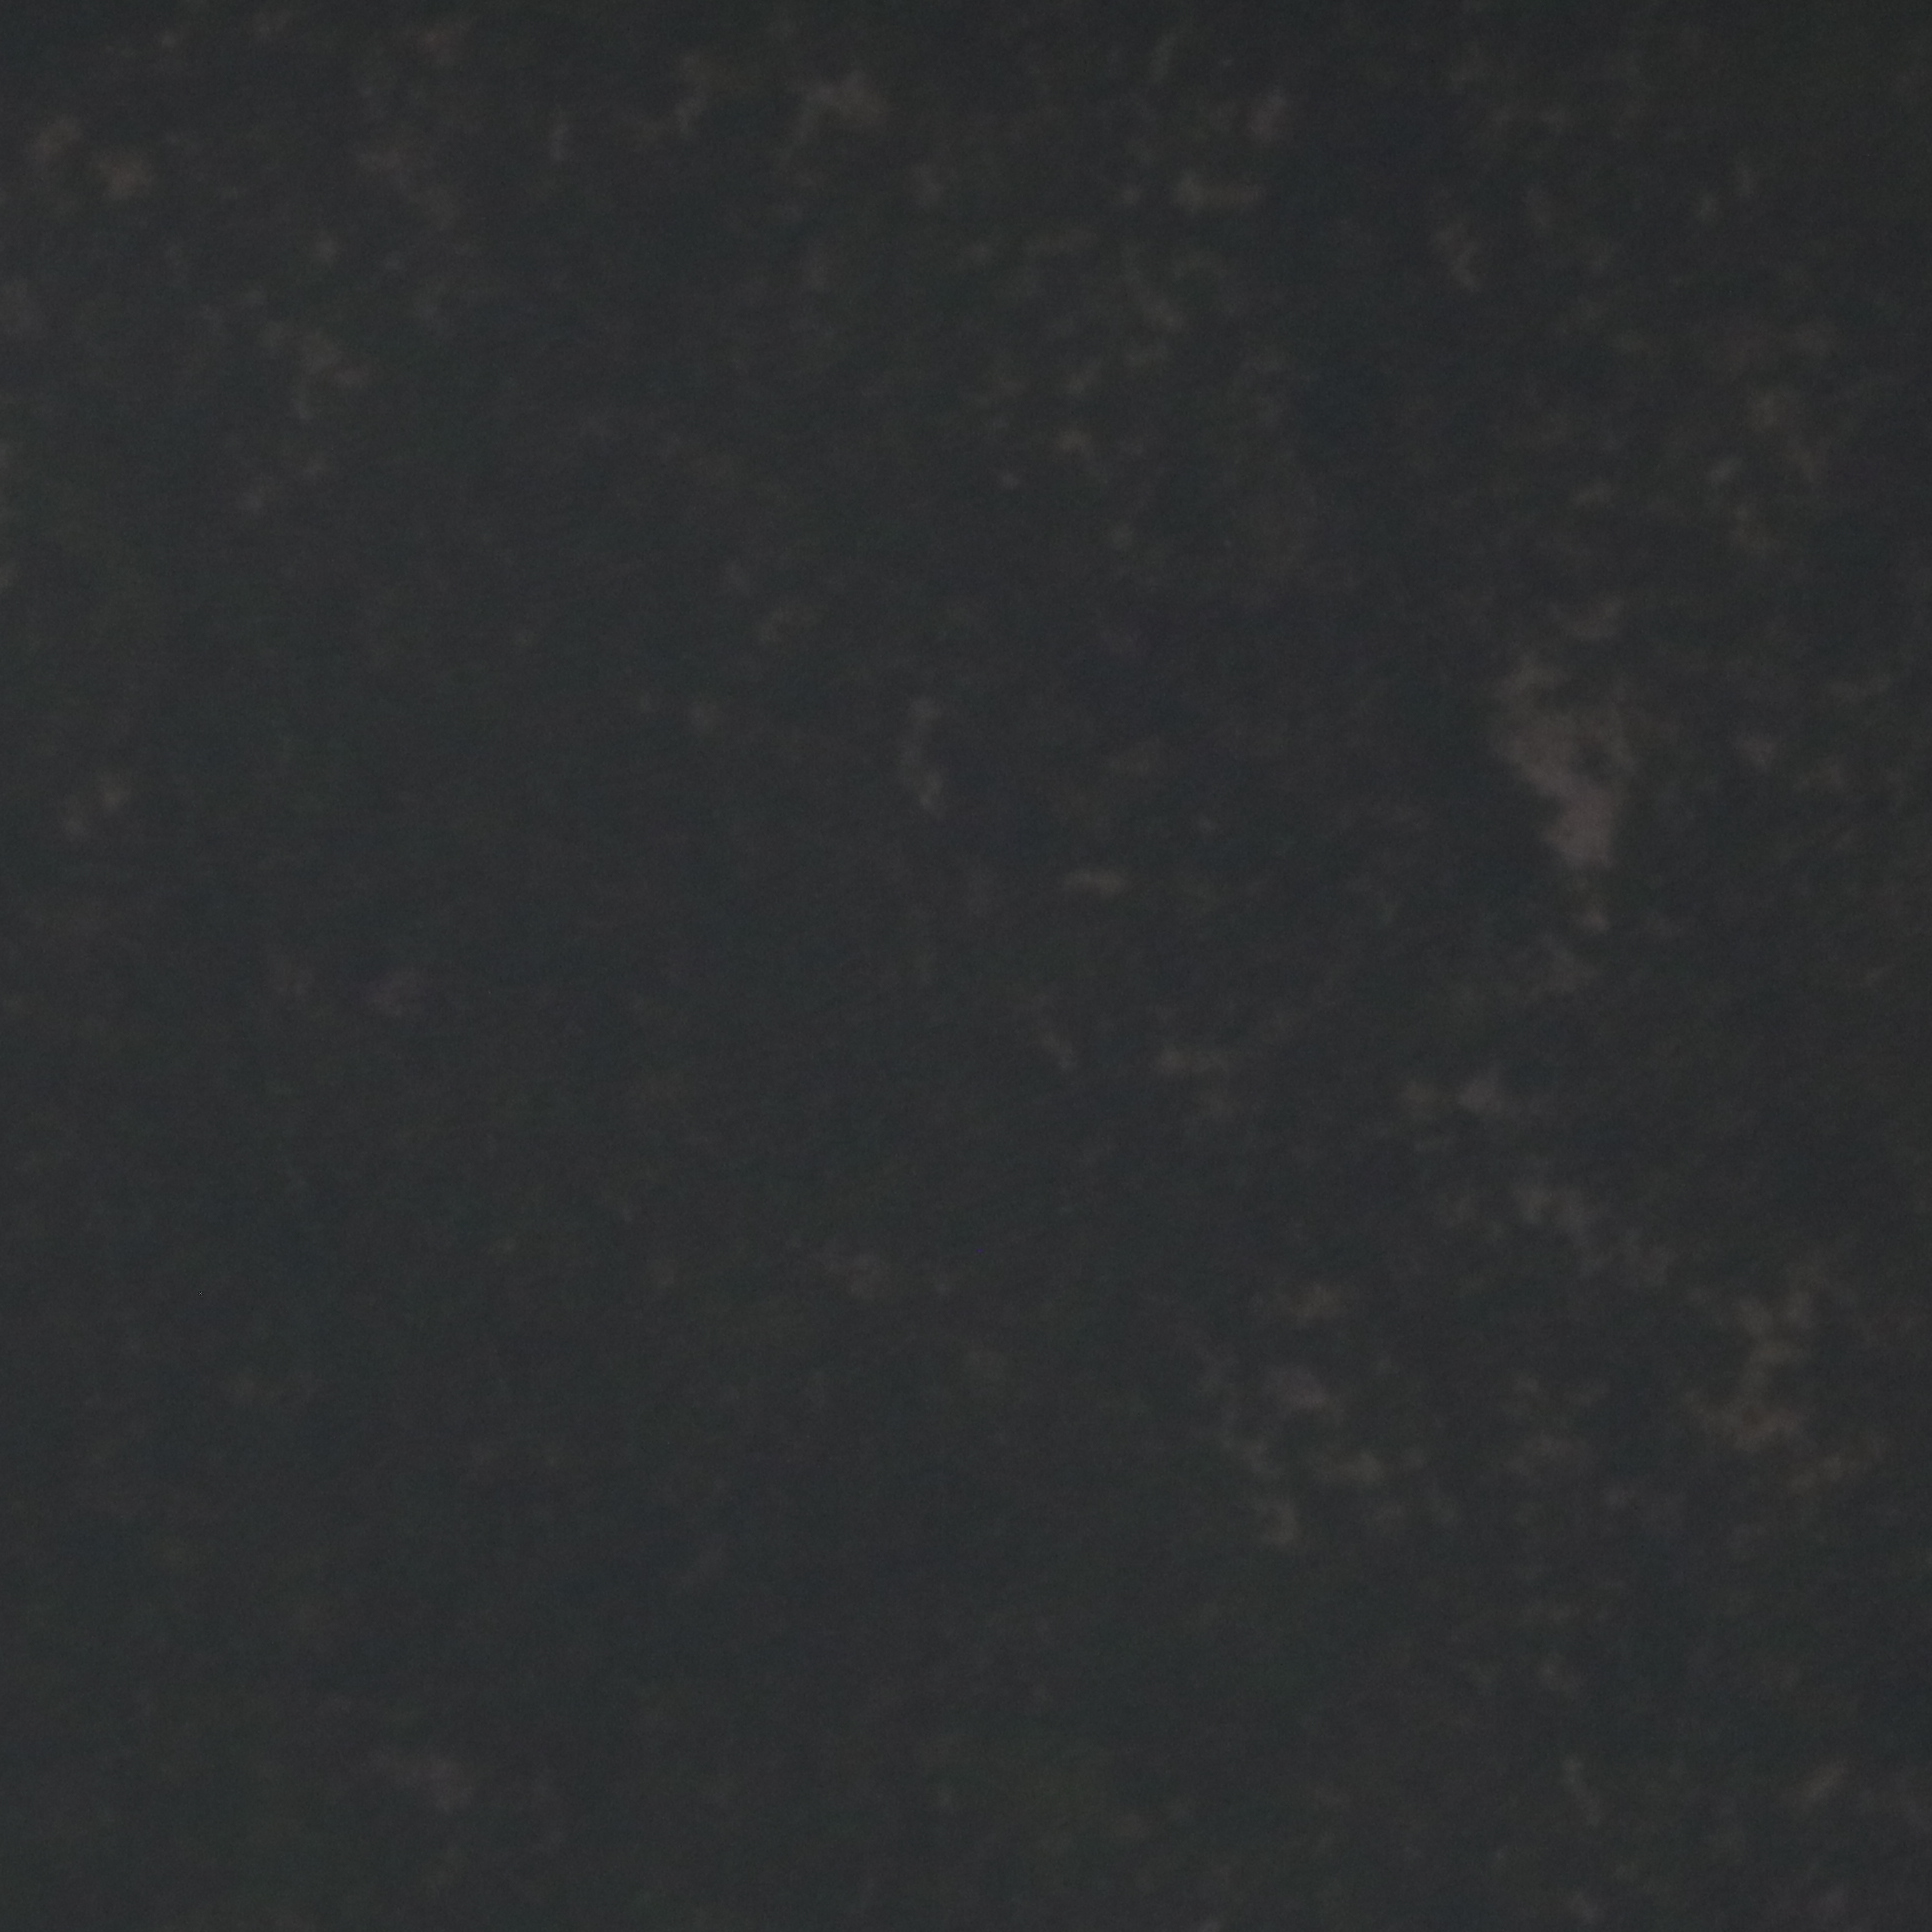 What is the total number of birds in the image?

0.